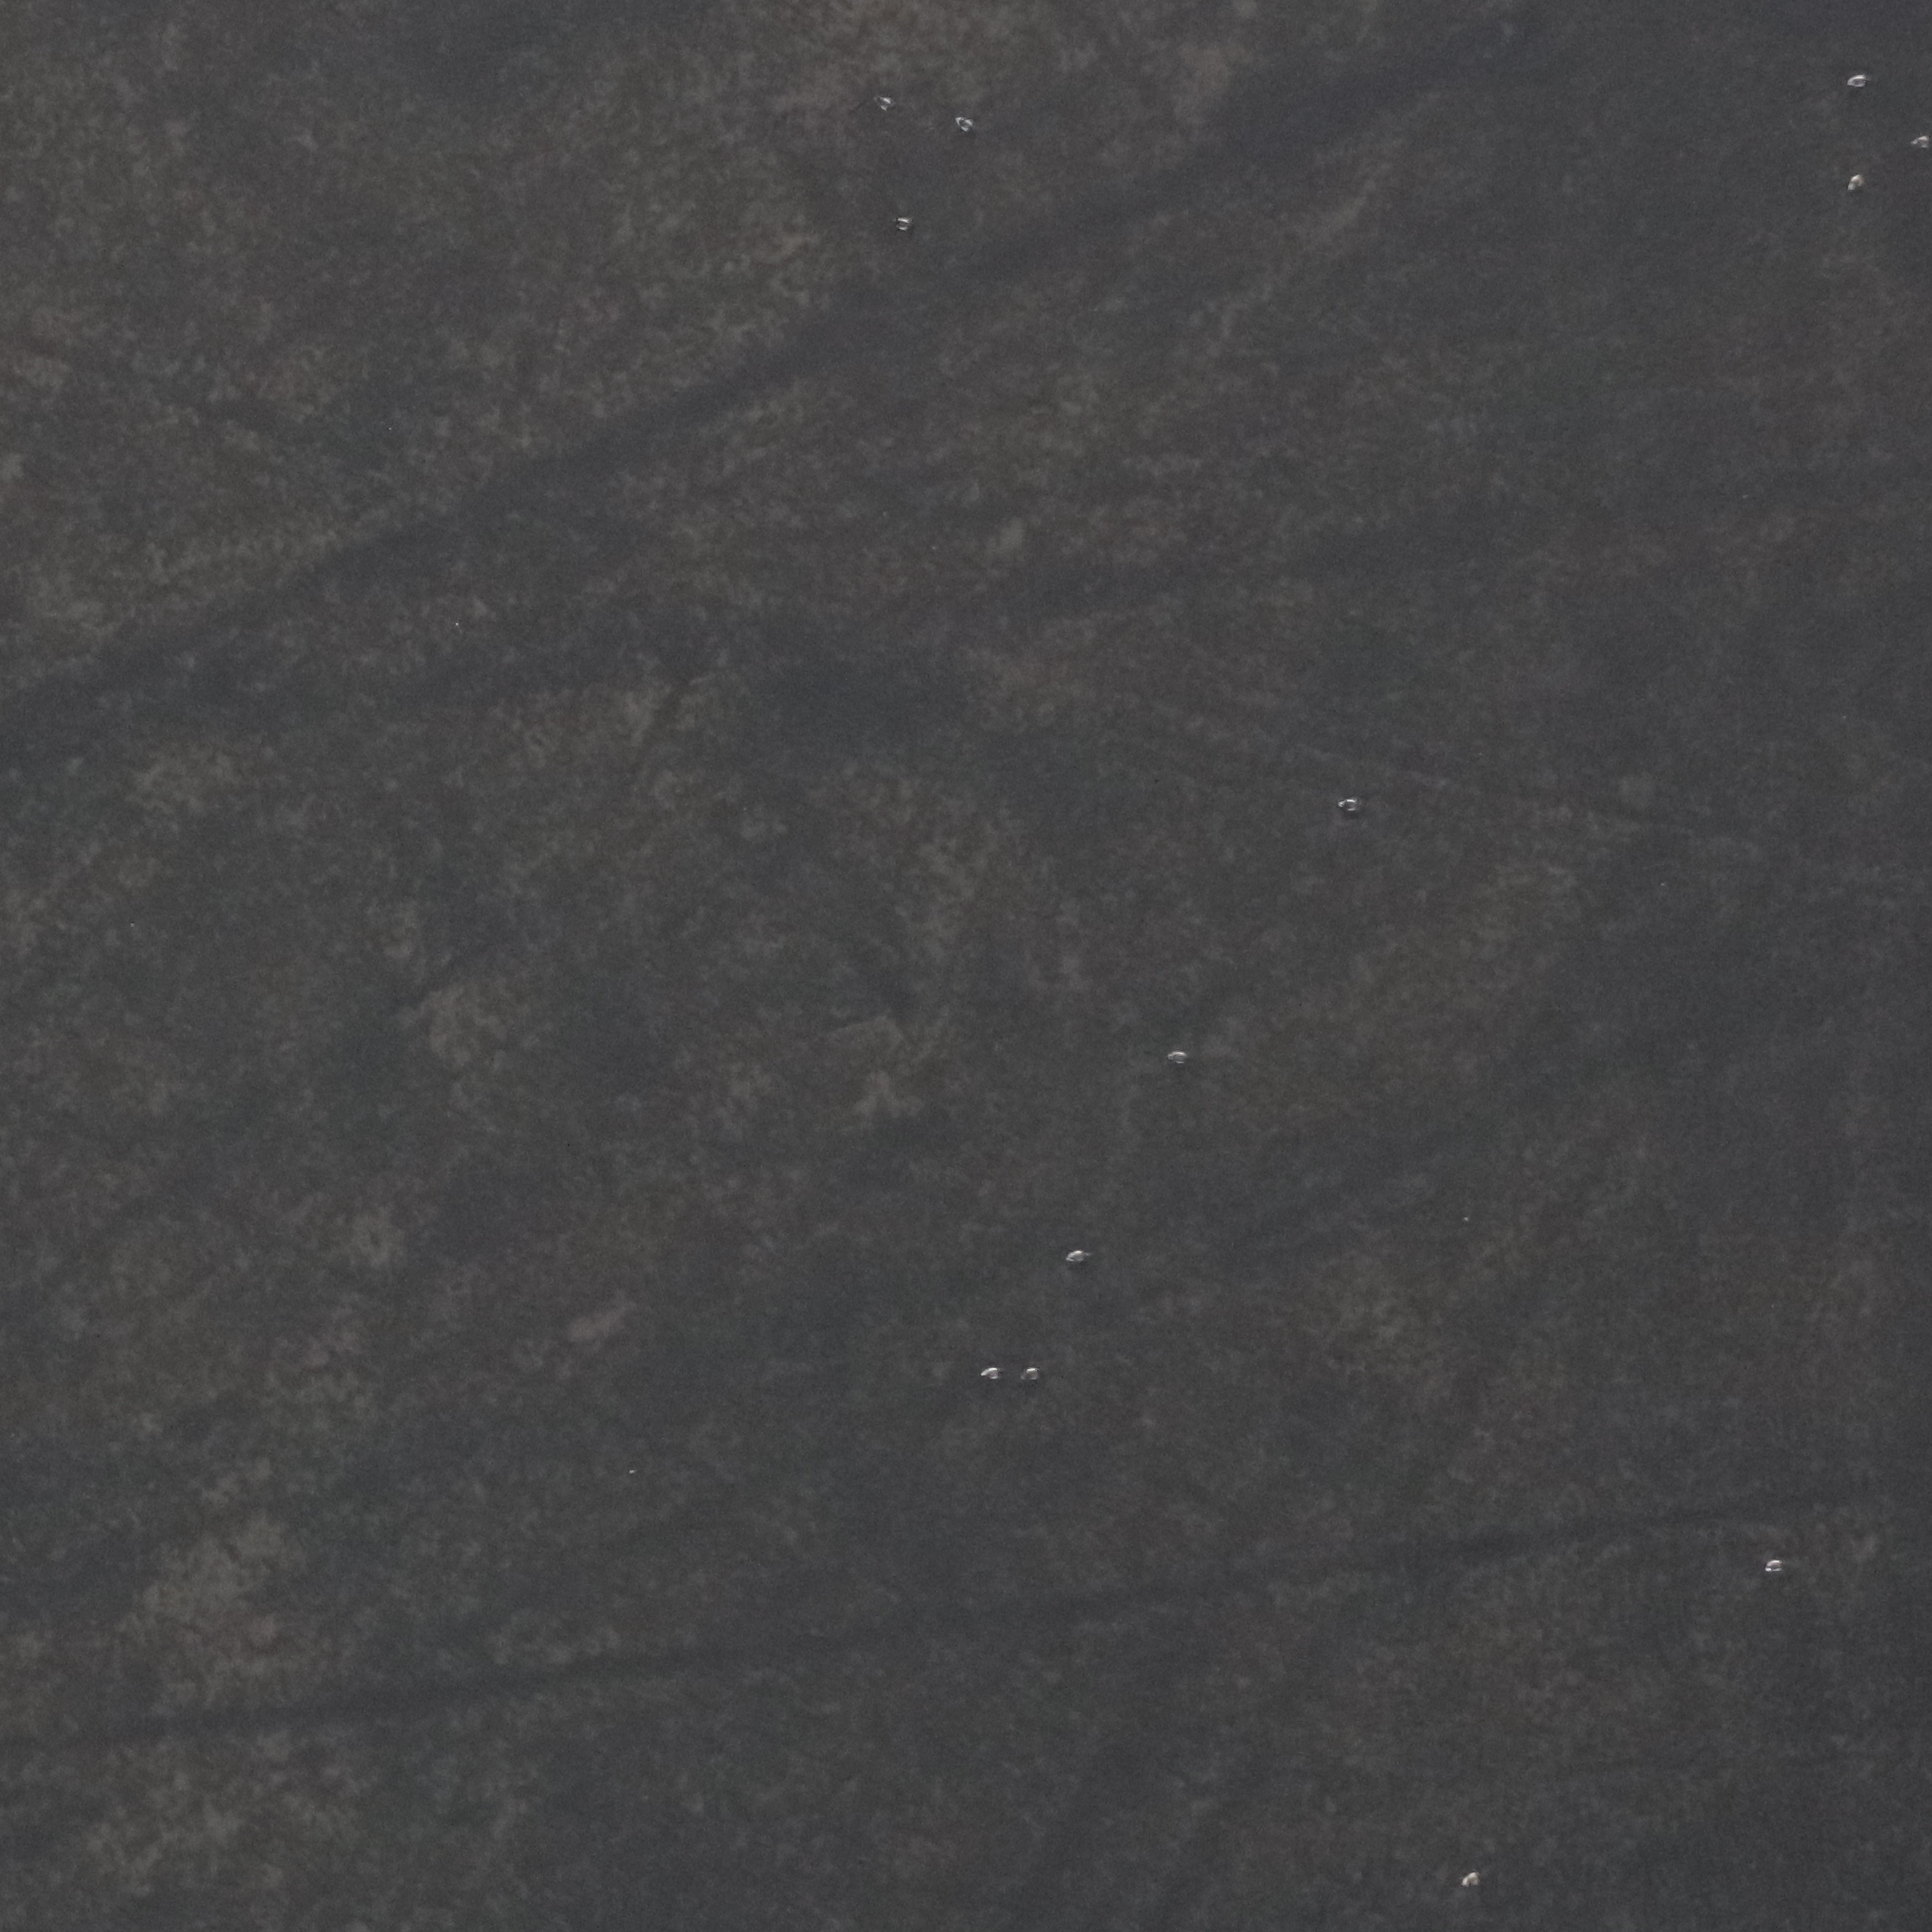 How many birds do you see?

13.